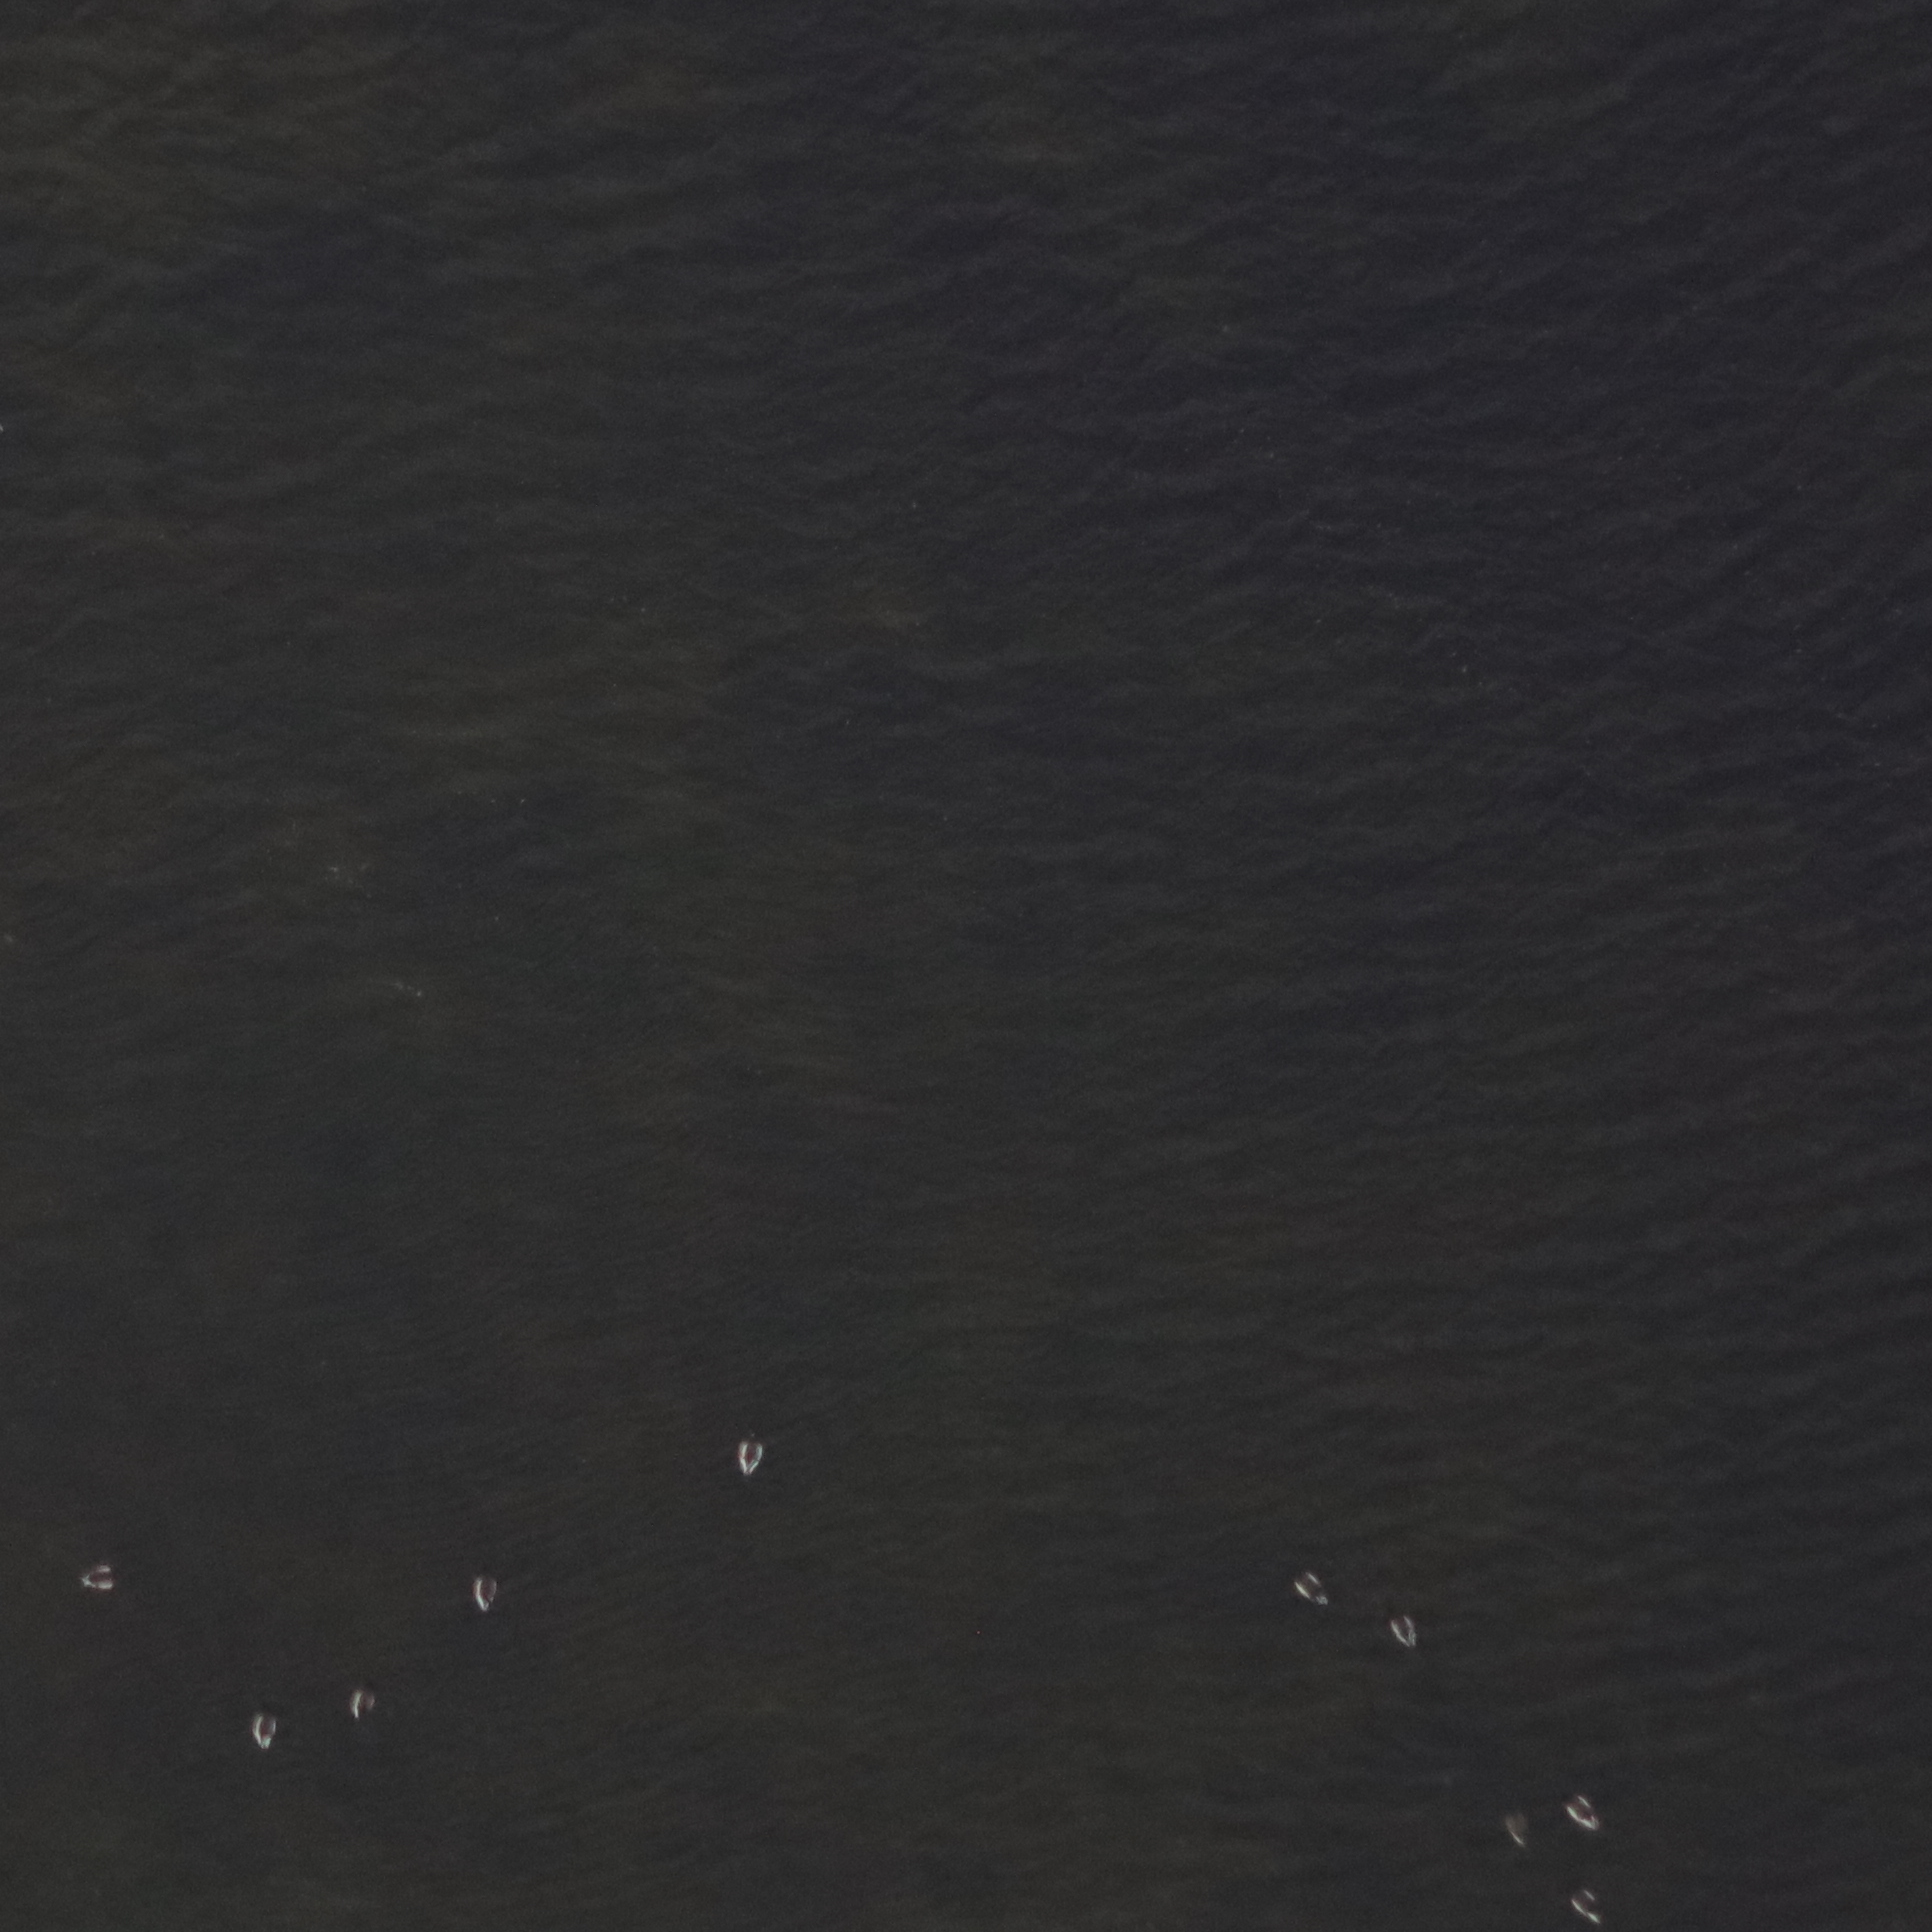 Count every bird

10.